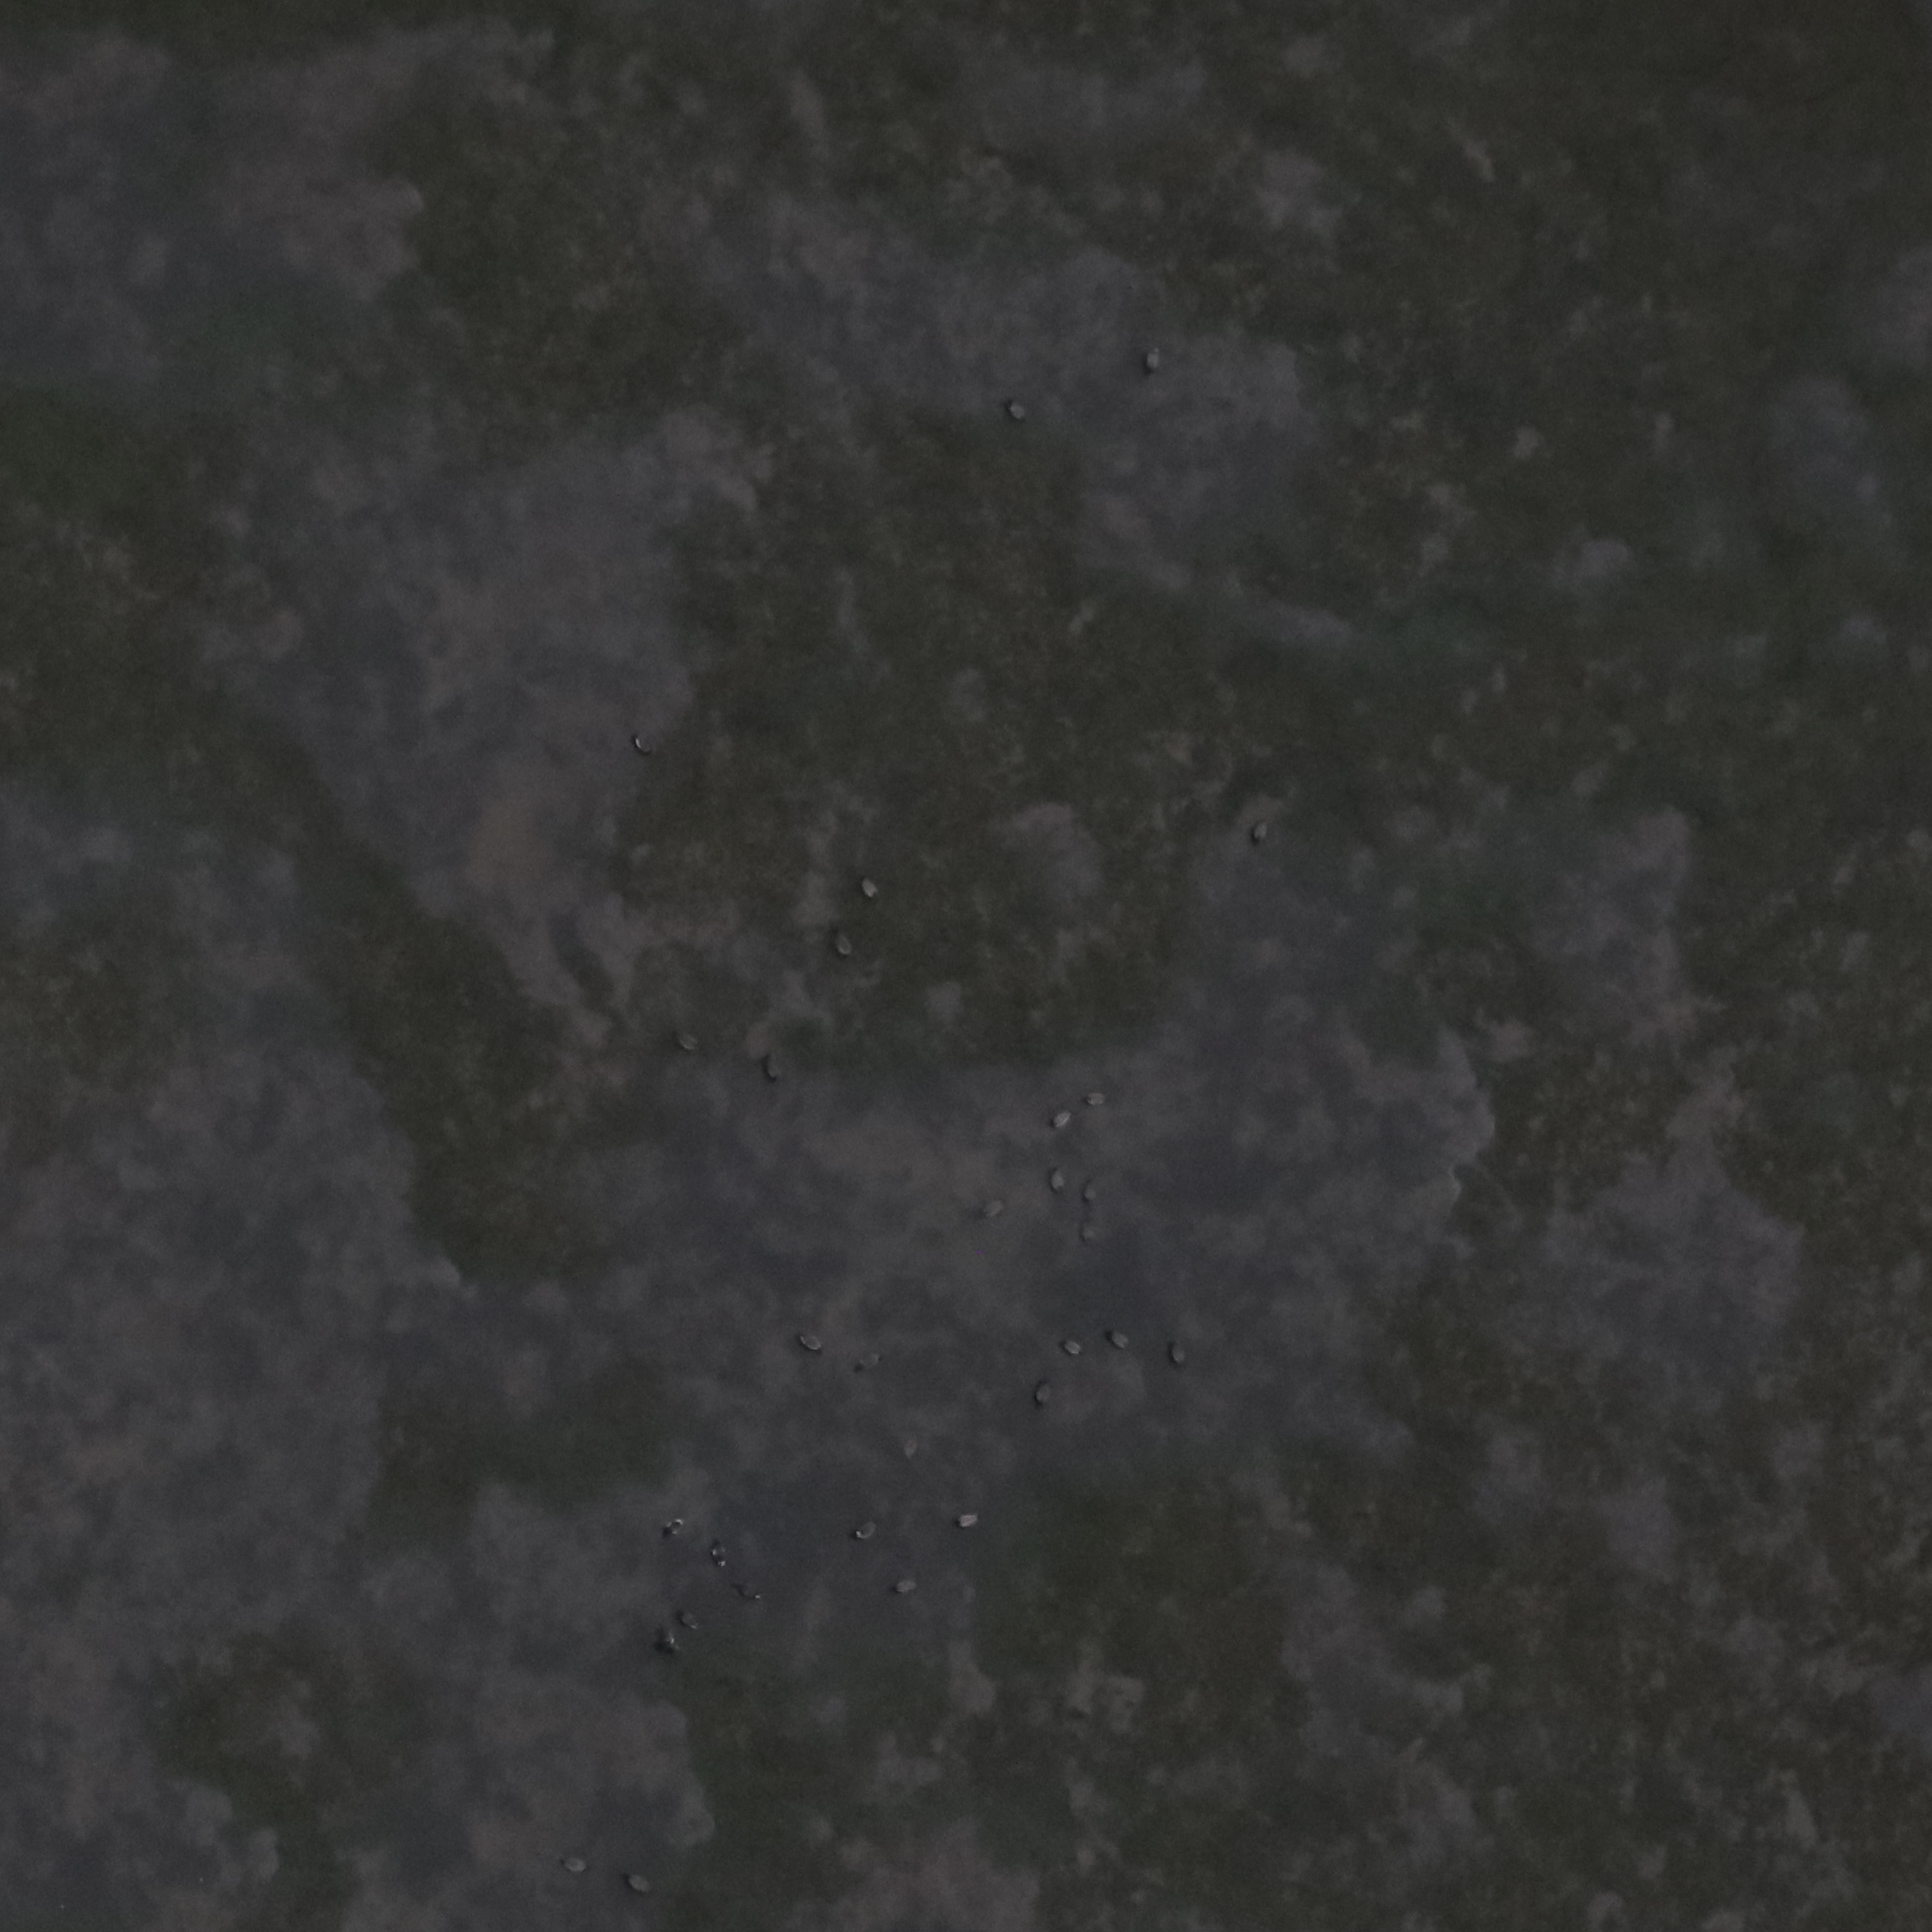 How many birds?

30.